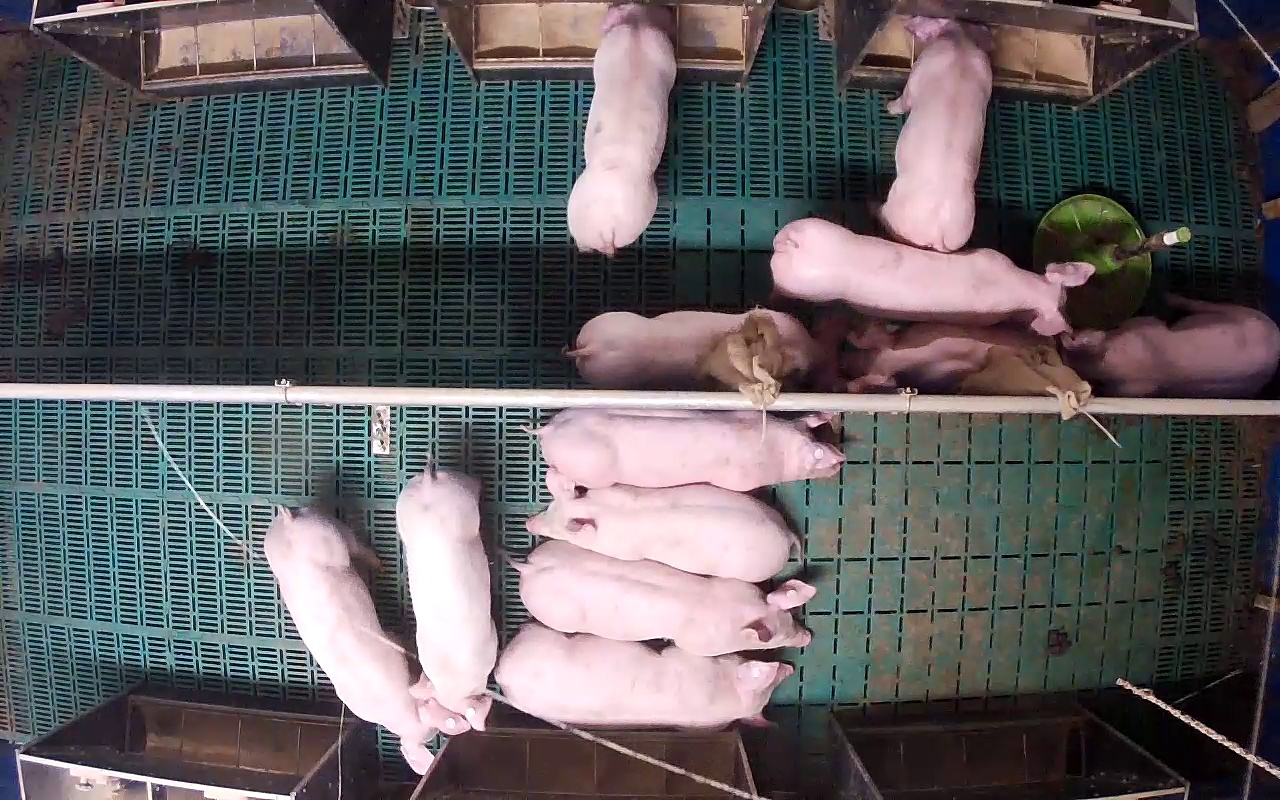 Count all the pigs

12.